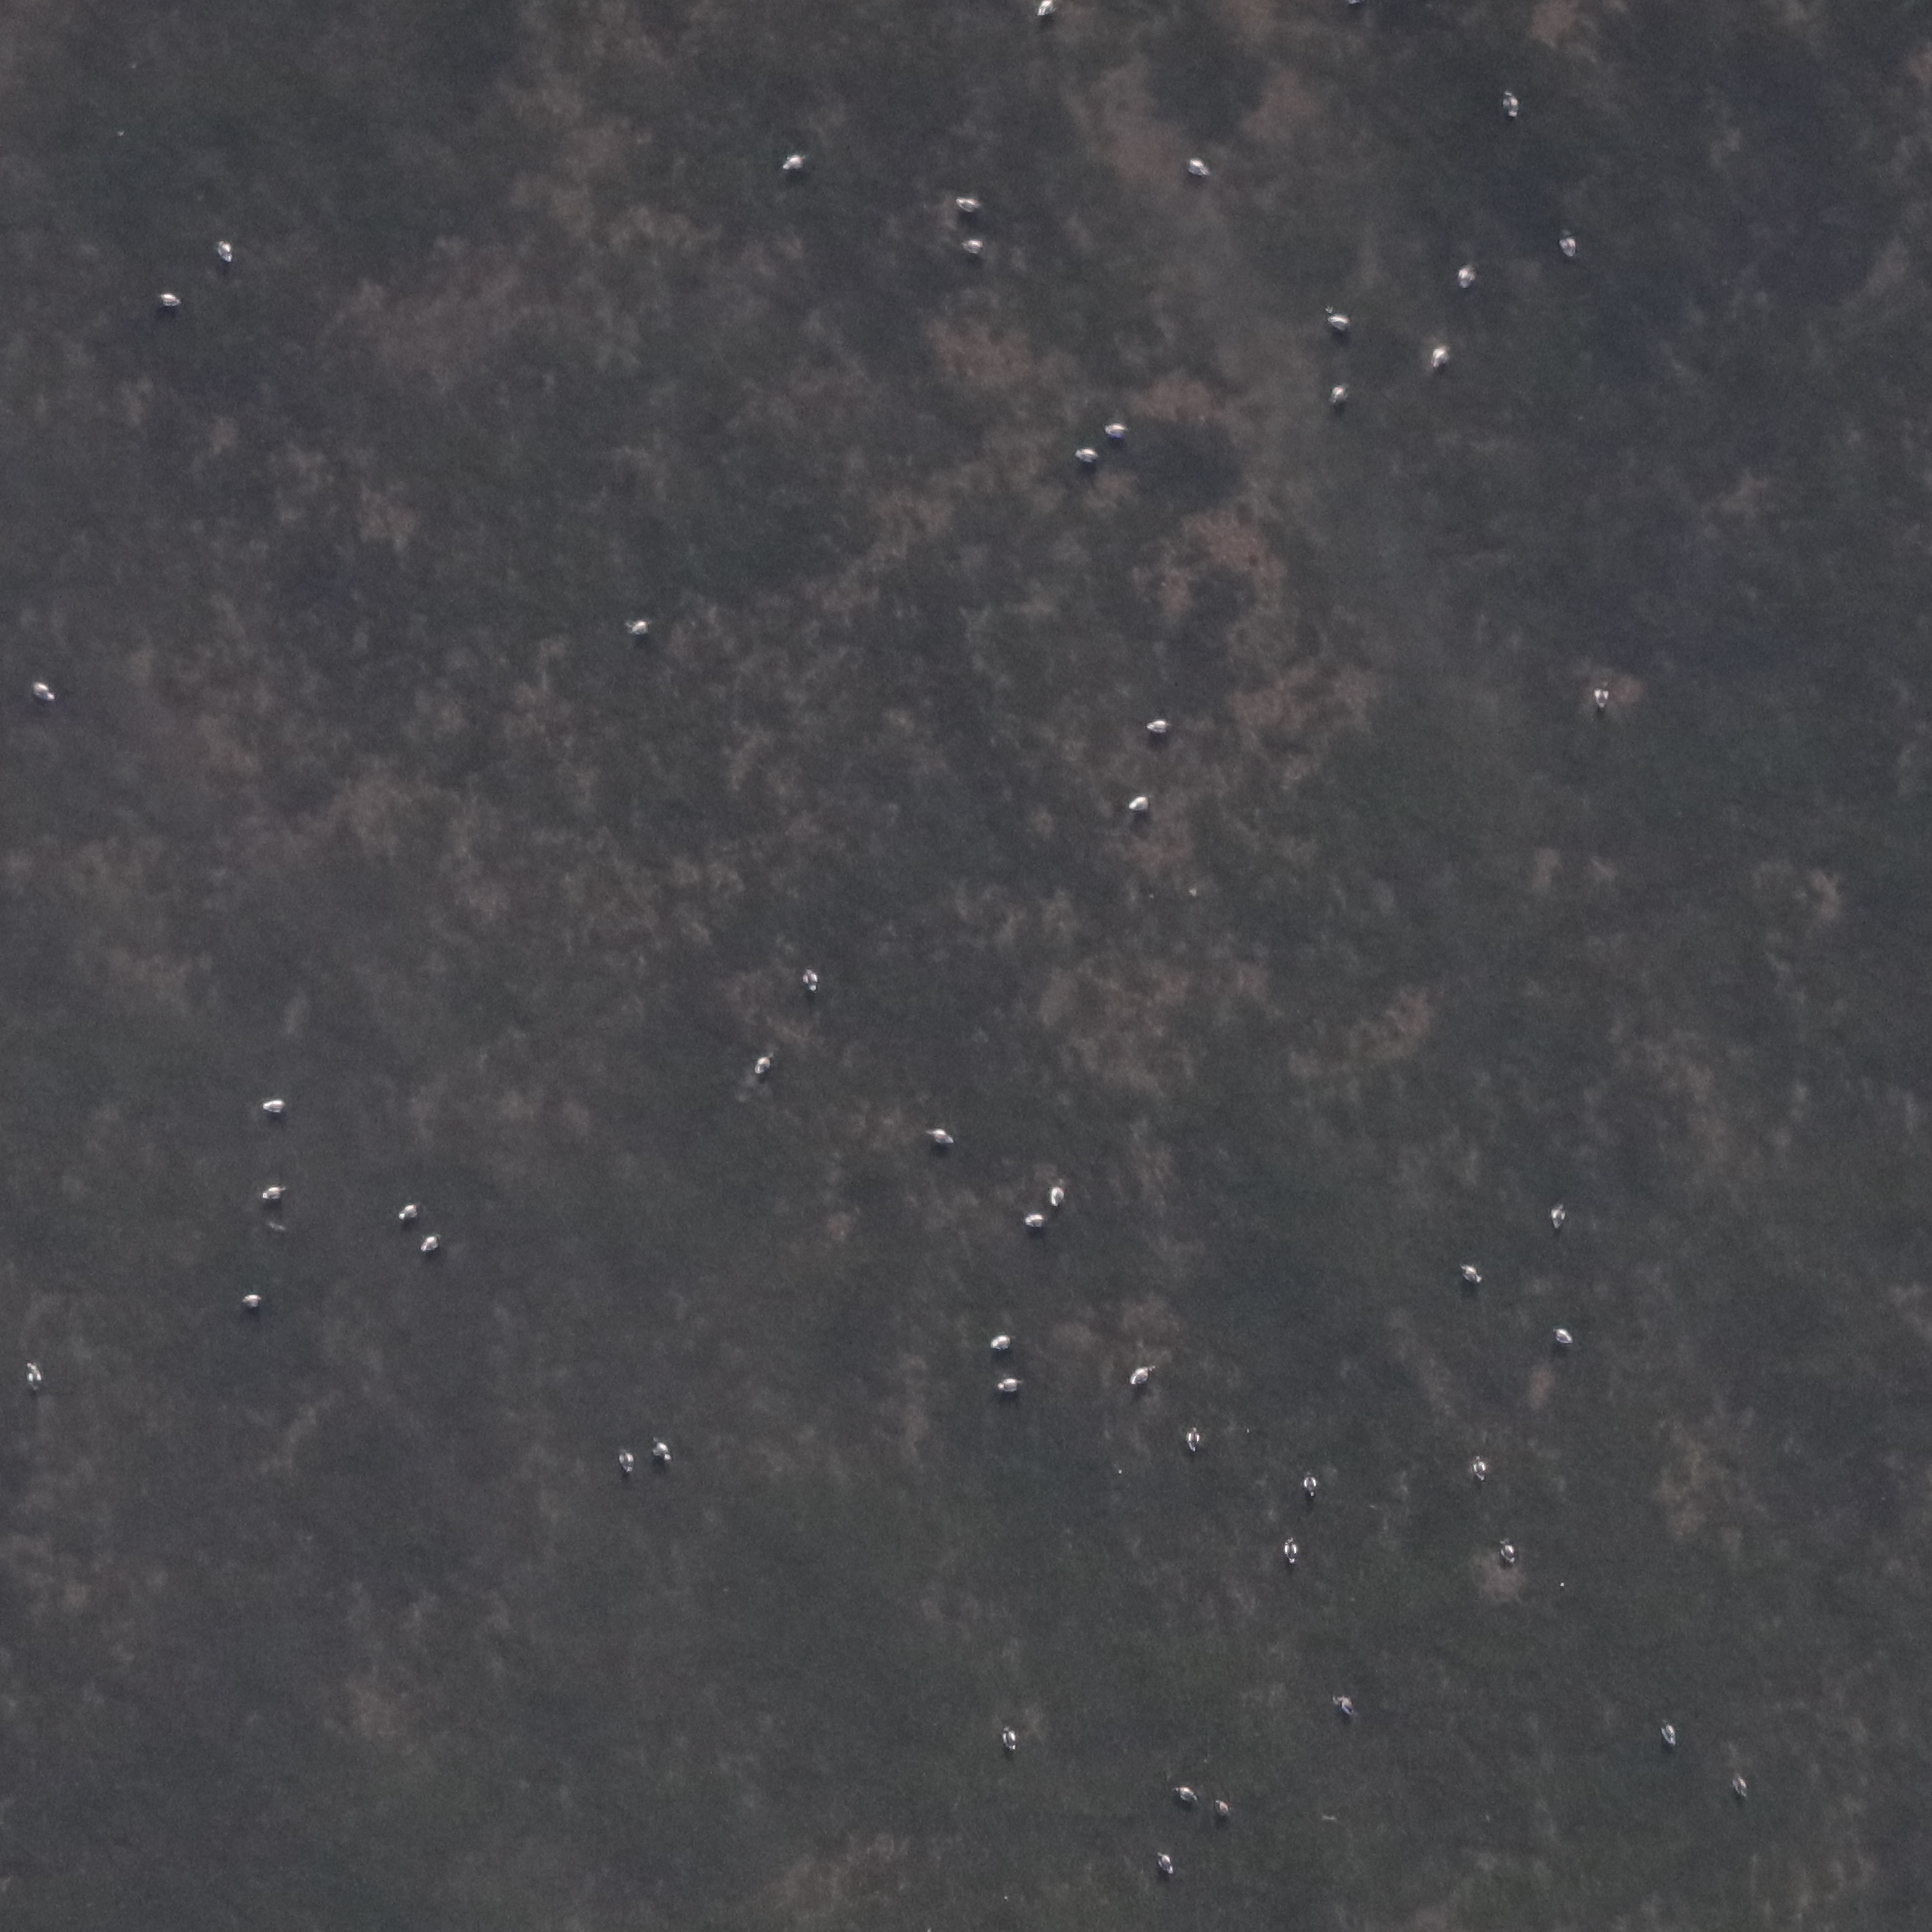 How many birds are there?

51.